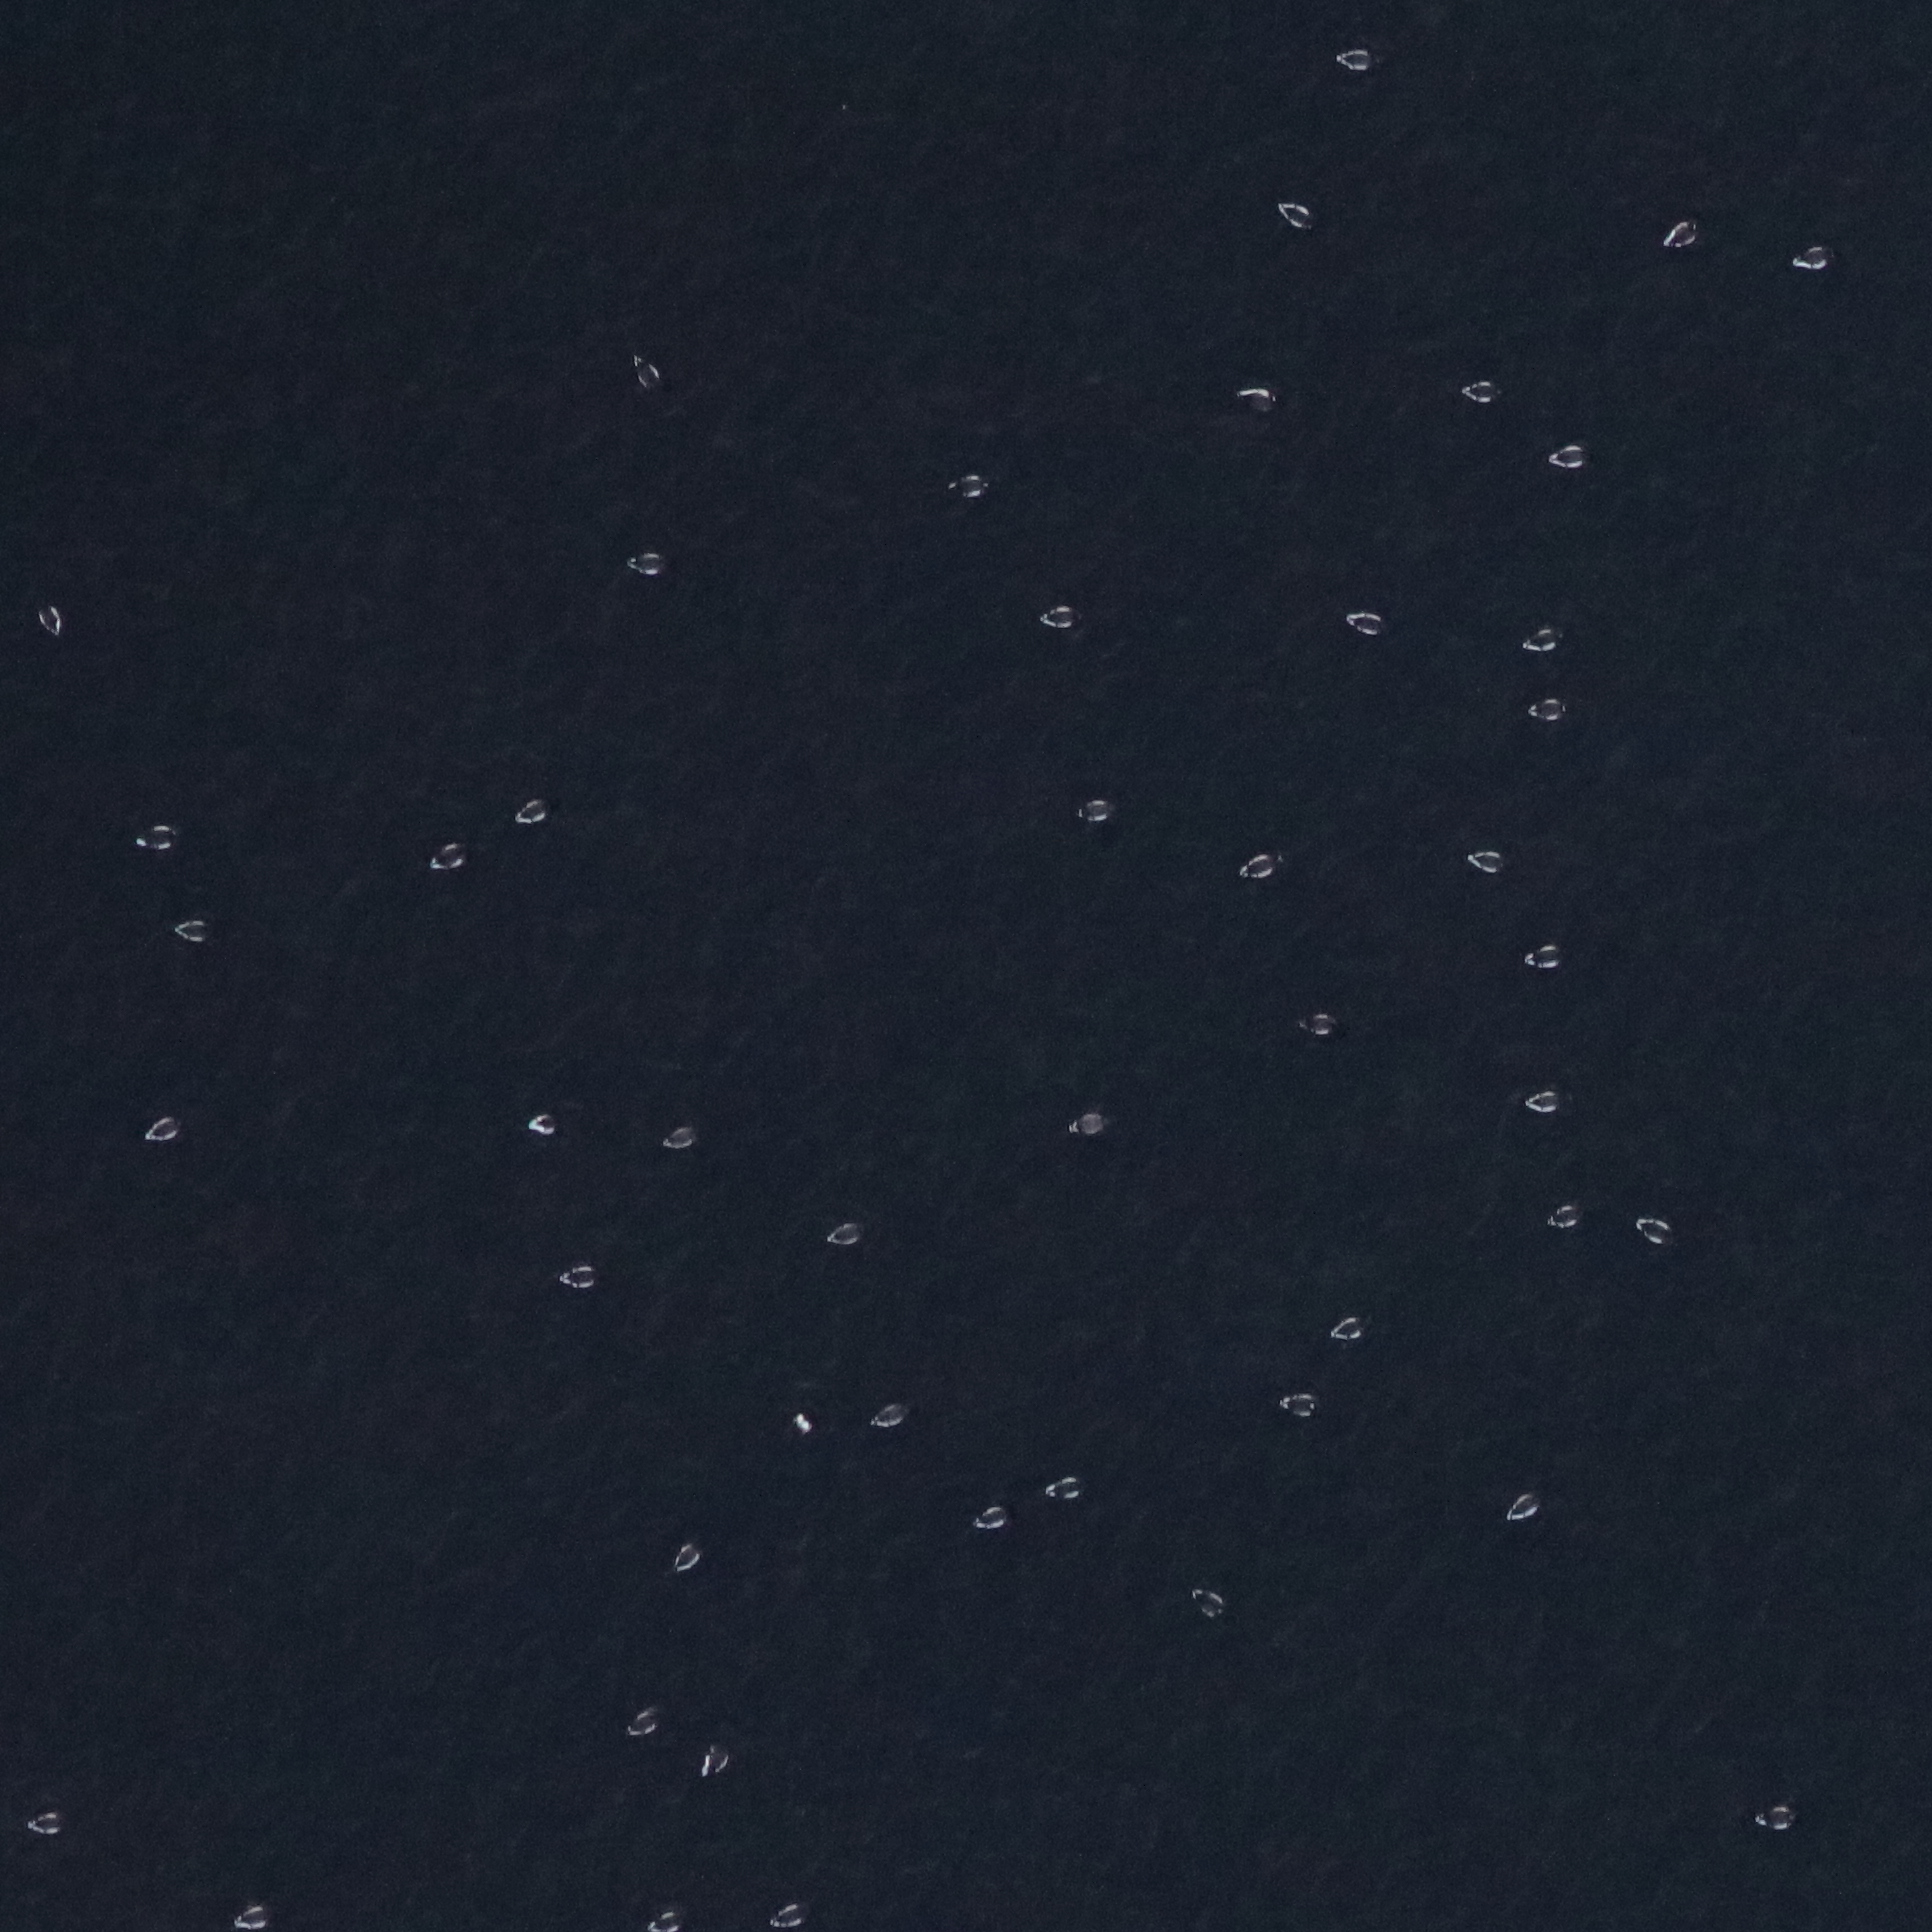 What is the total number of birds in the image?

48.